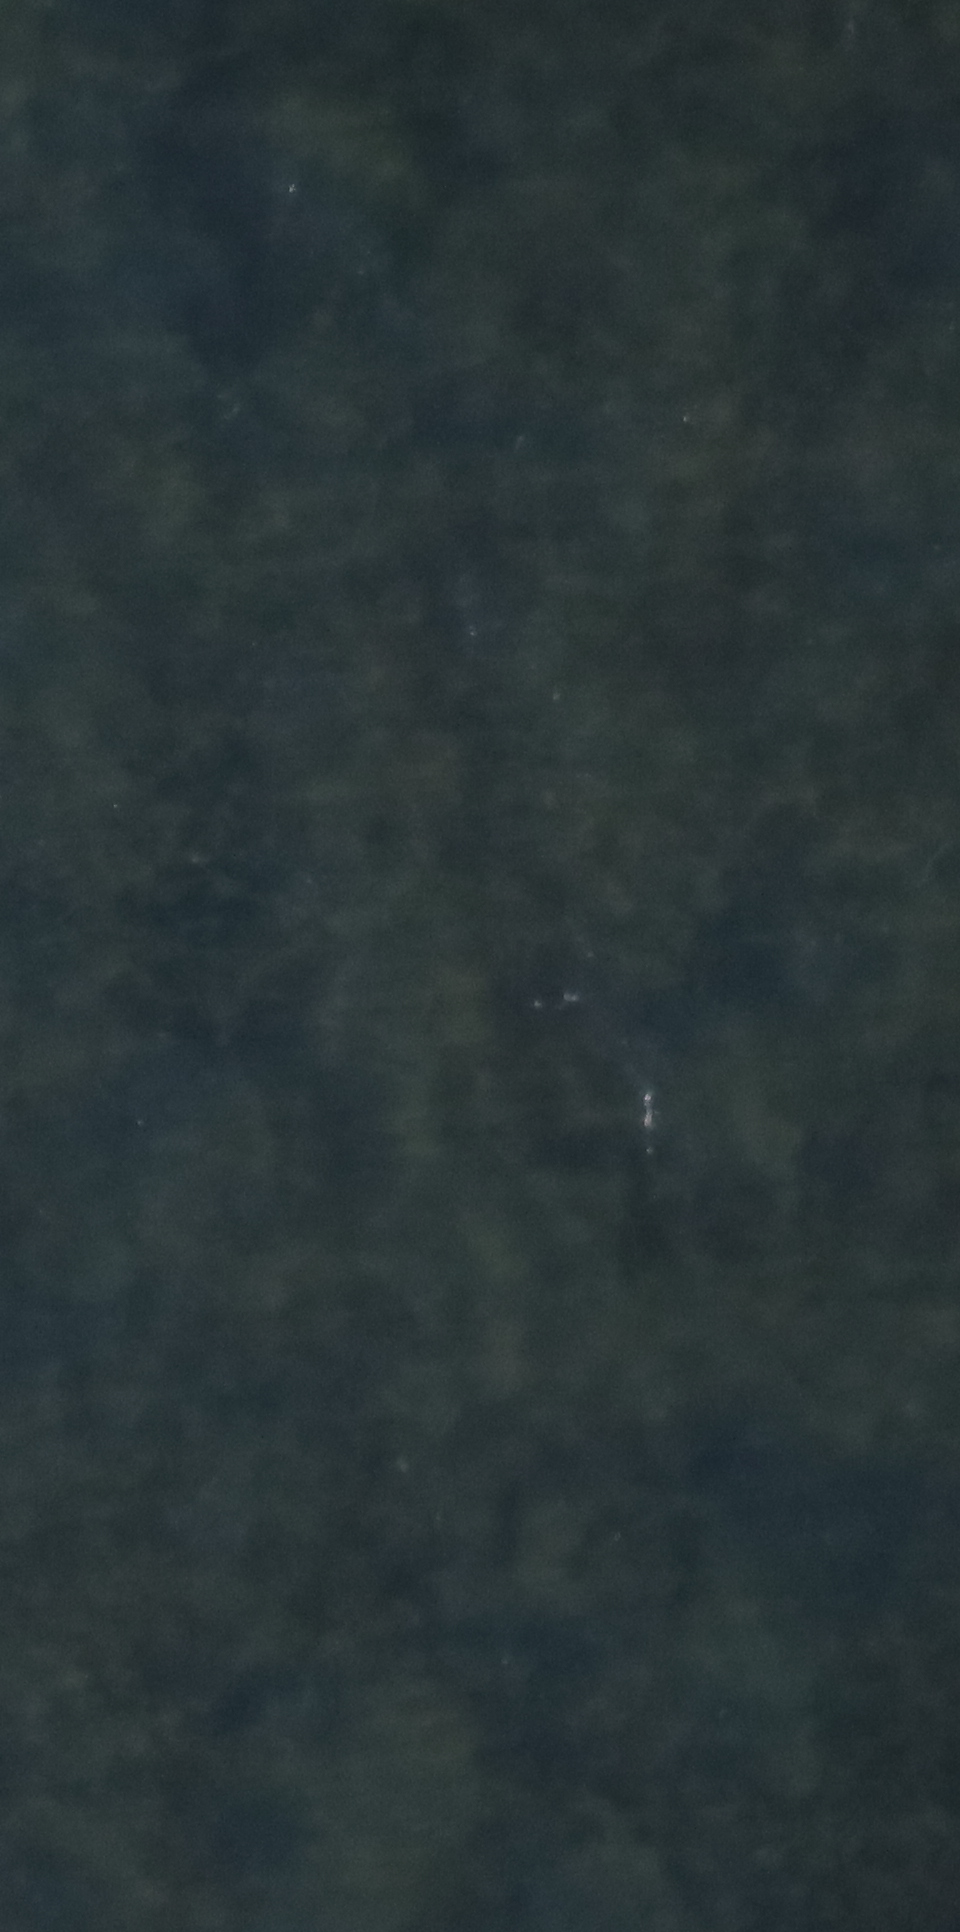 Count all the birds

0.